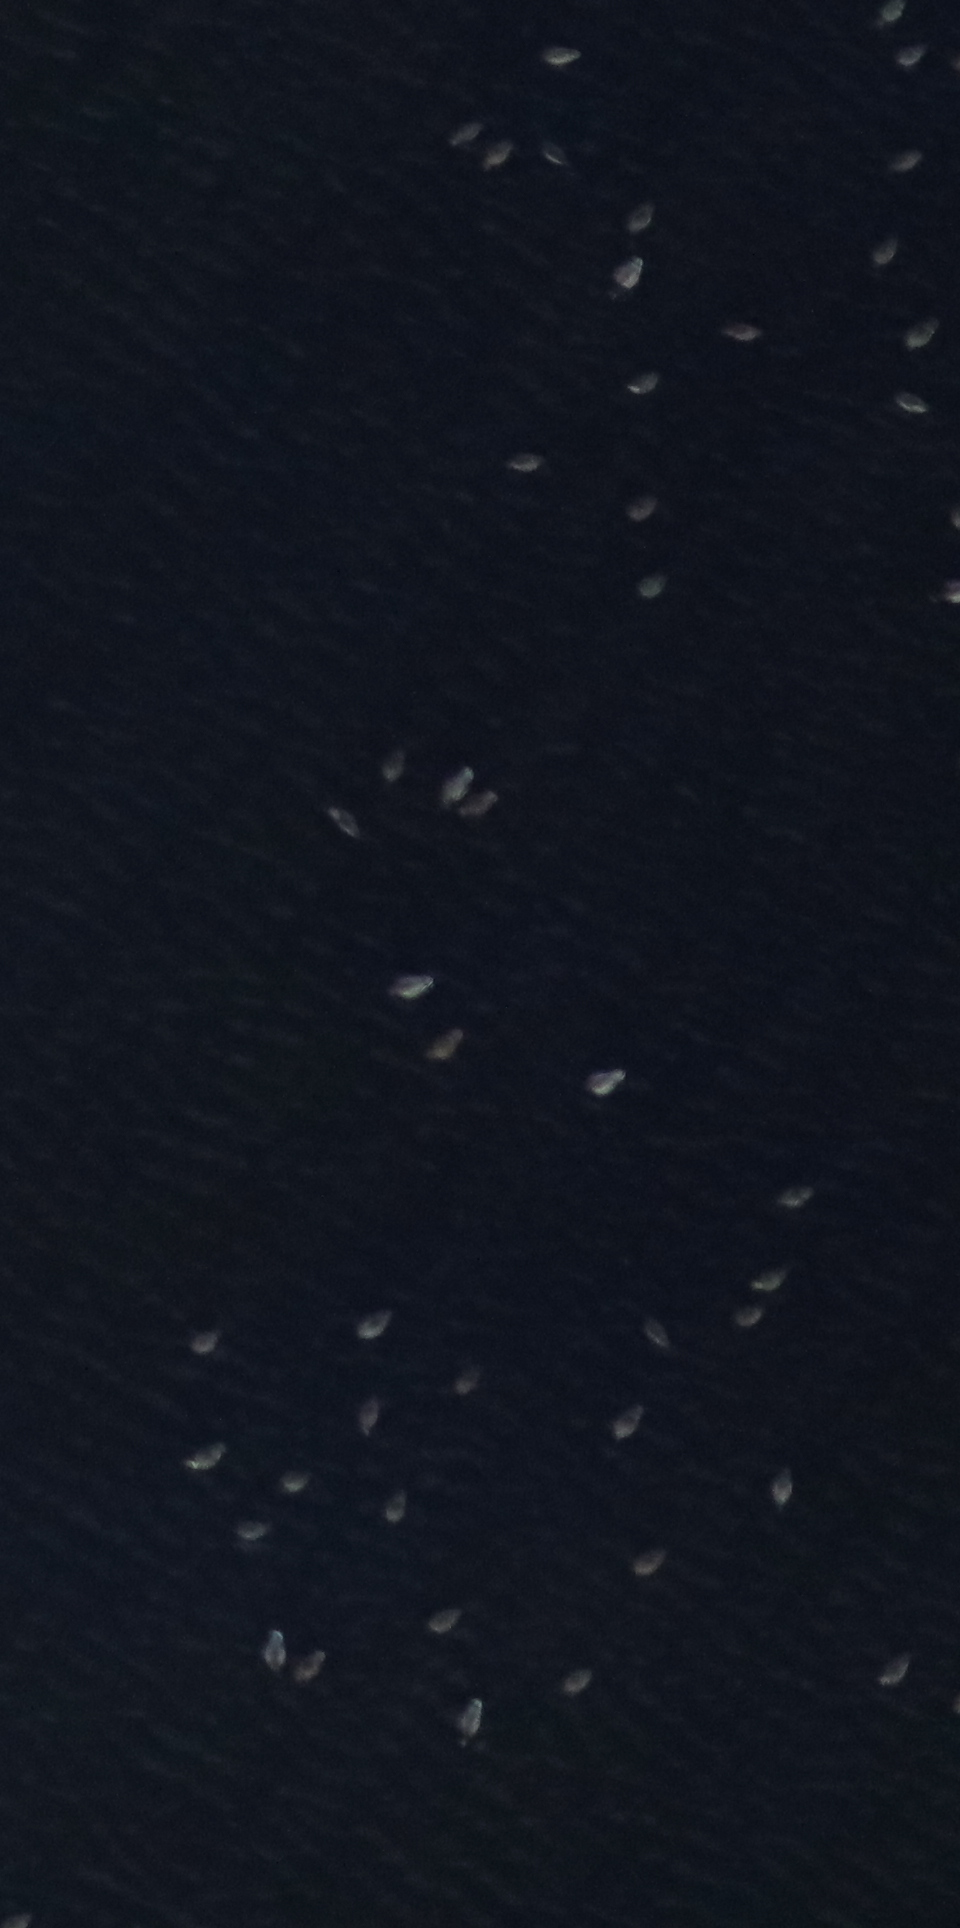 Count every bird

45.